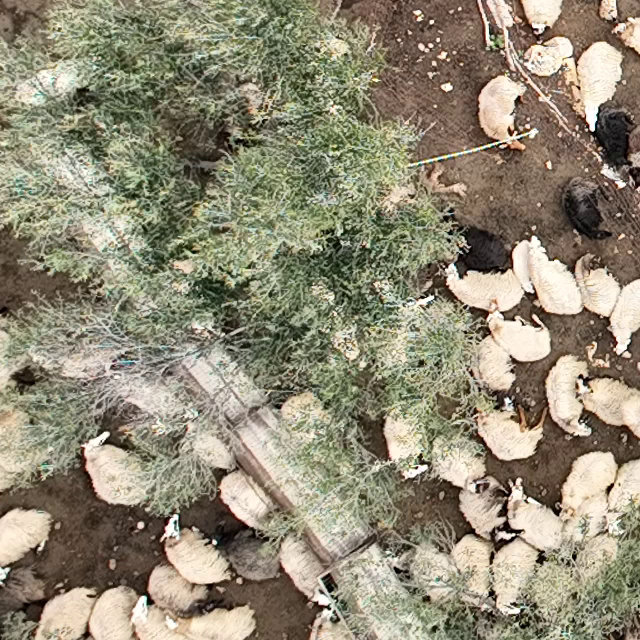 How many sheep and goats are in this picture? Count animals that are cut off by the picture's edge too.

52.